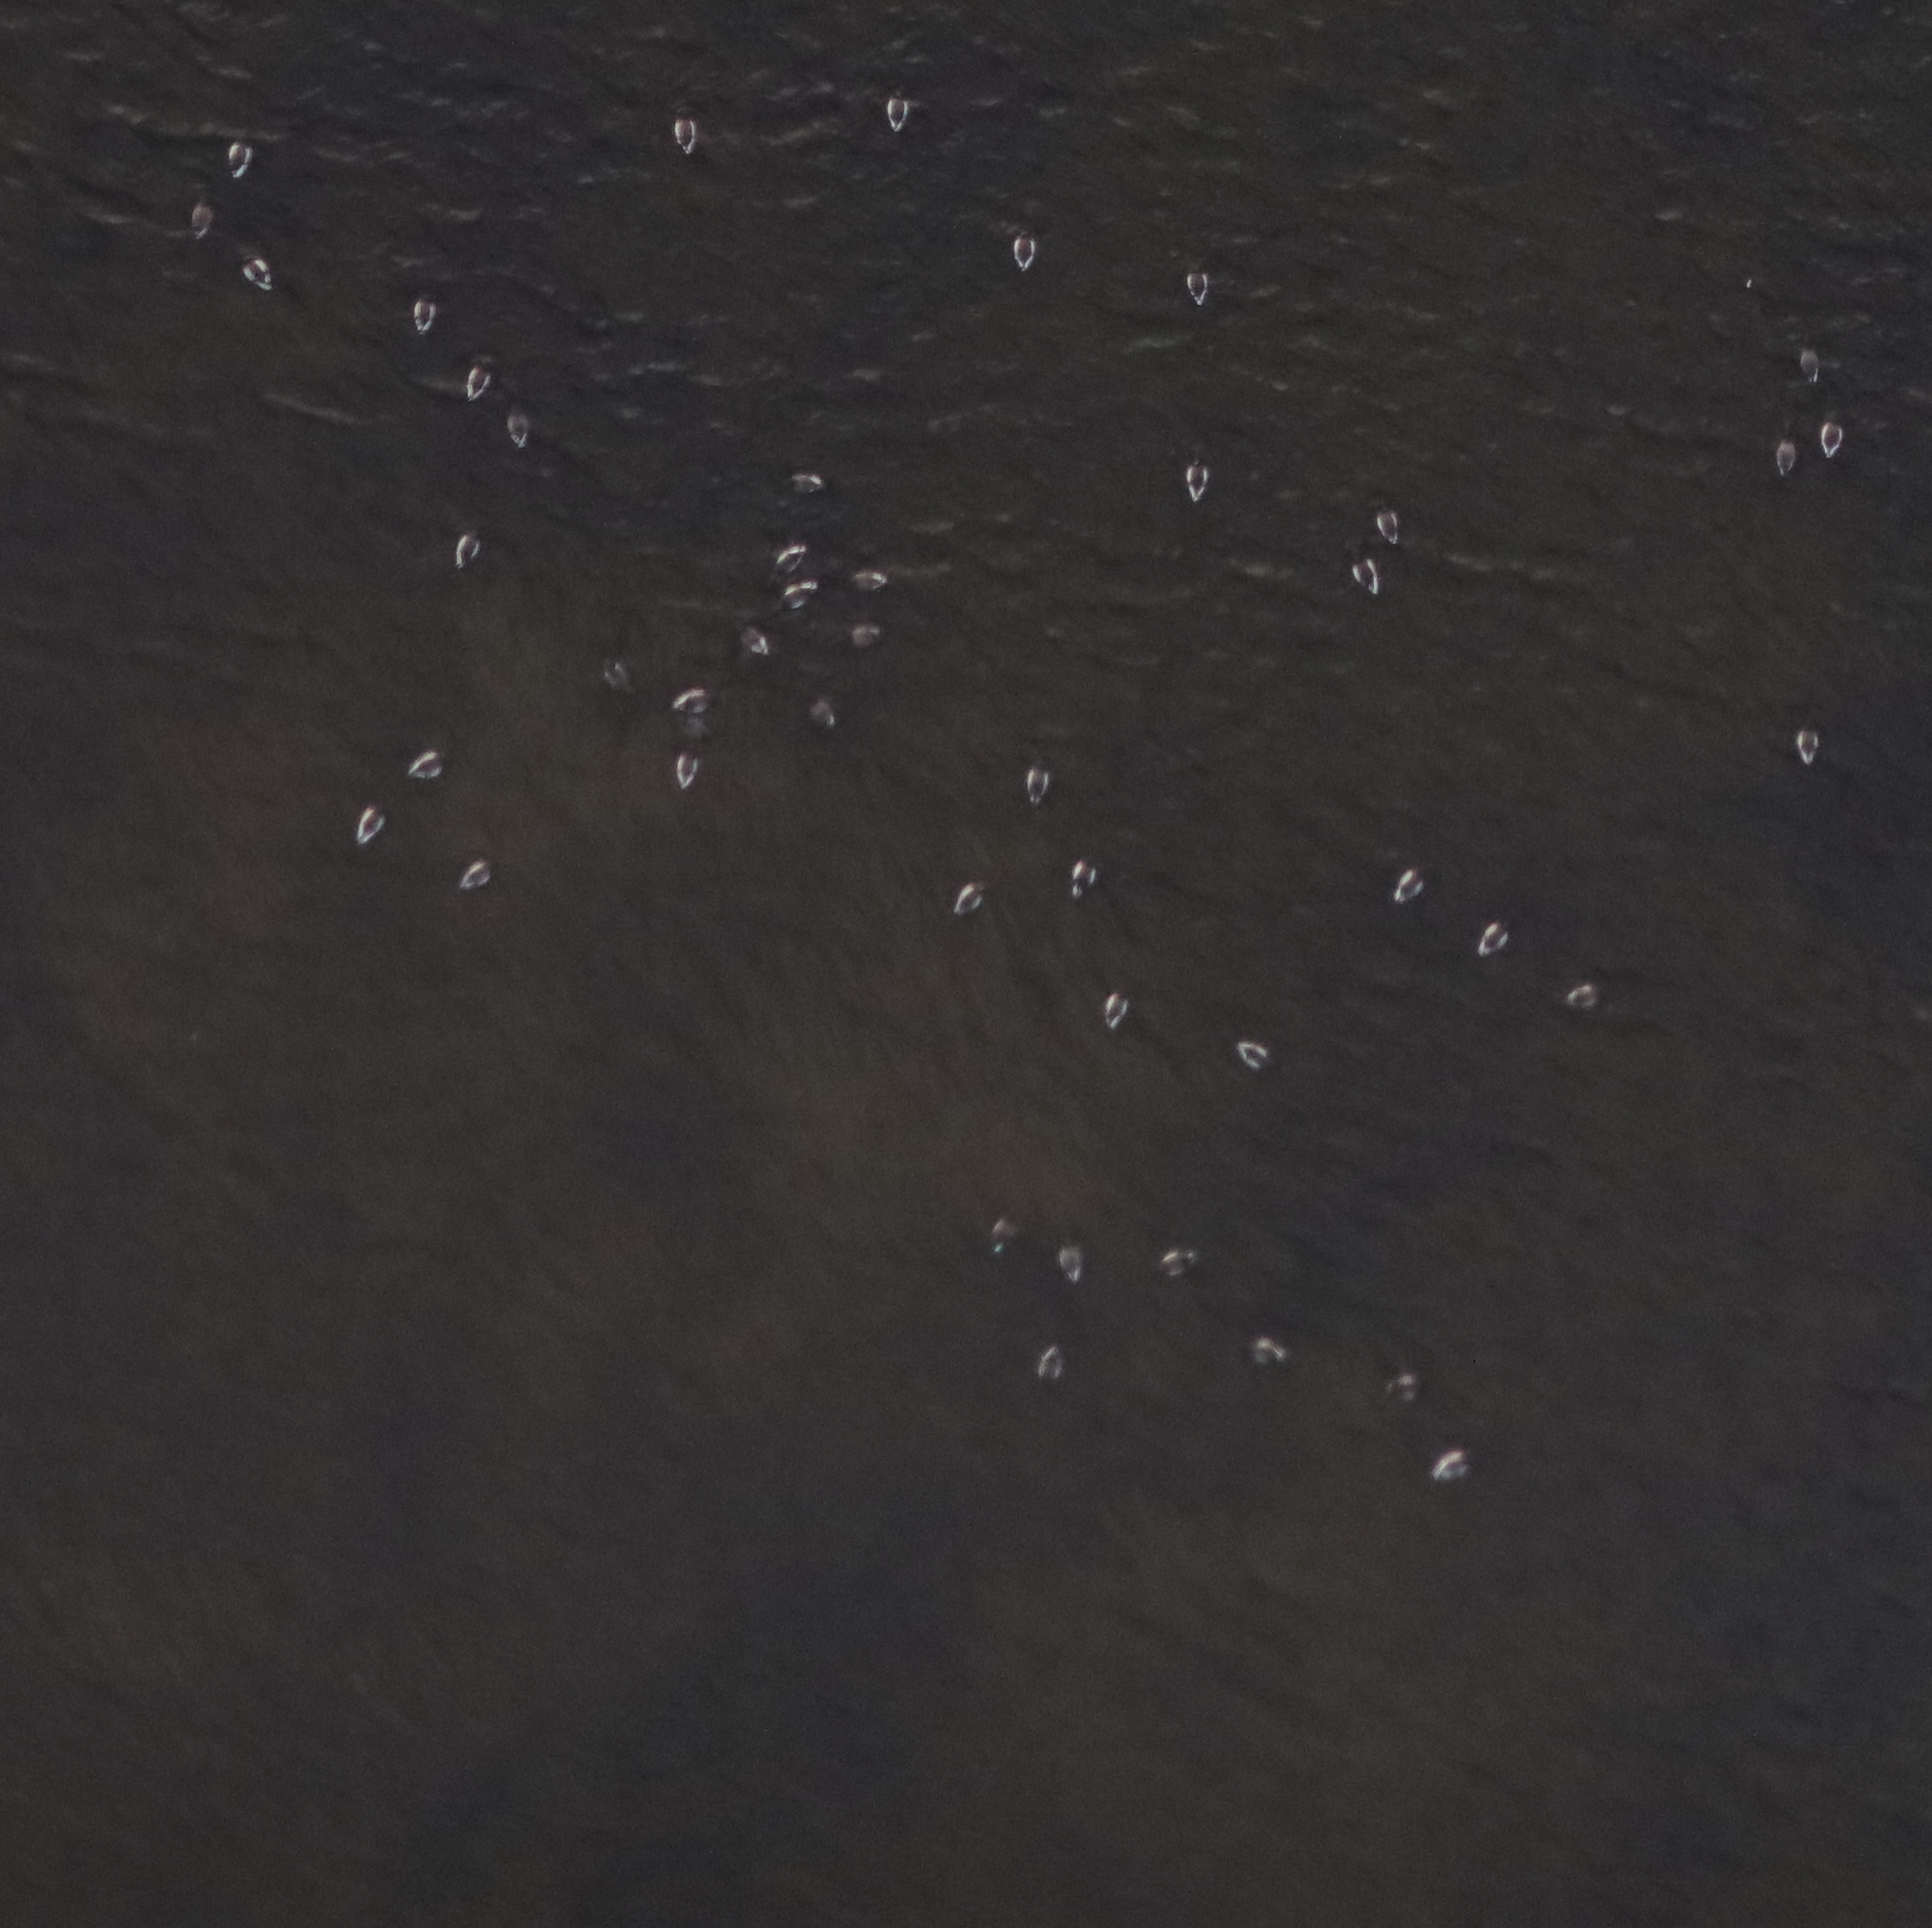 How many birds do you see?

46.